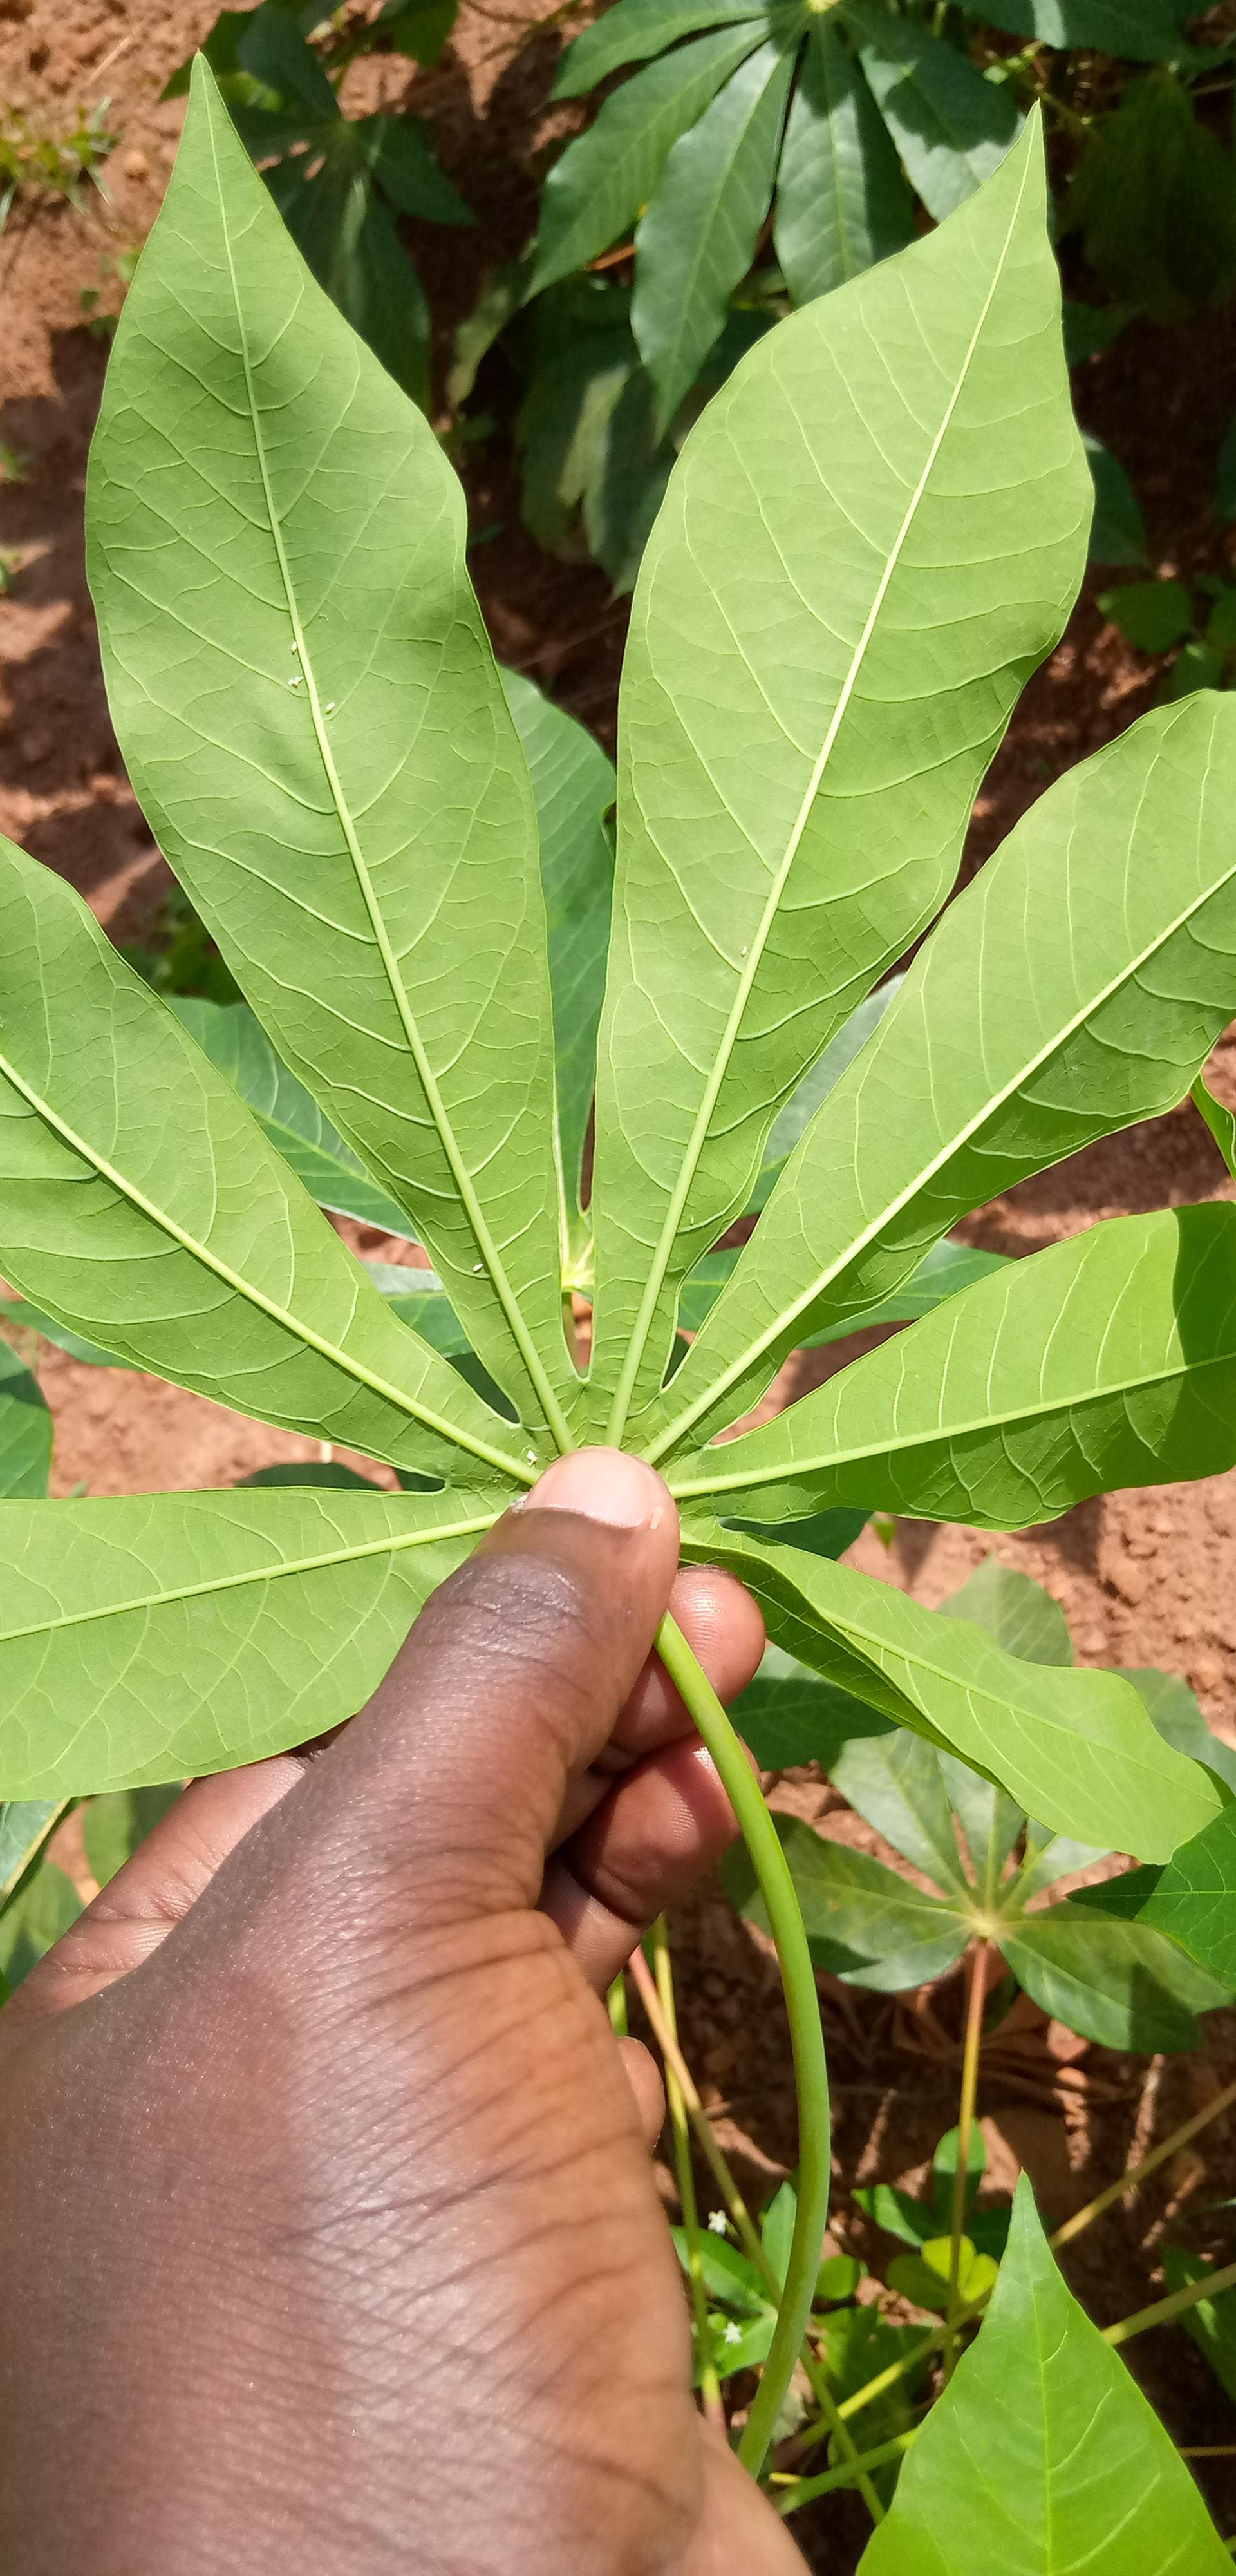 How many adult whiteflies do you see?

6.